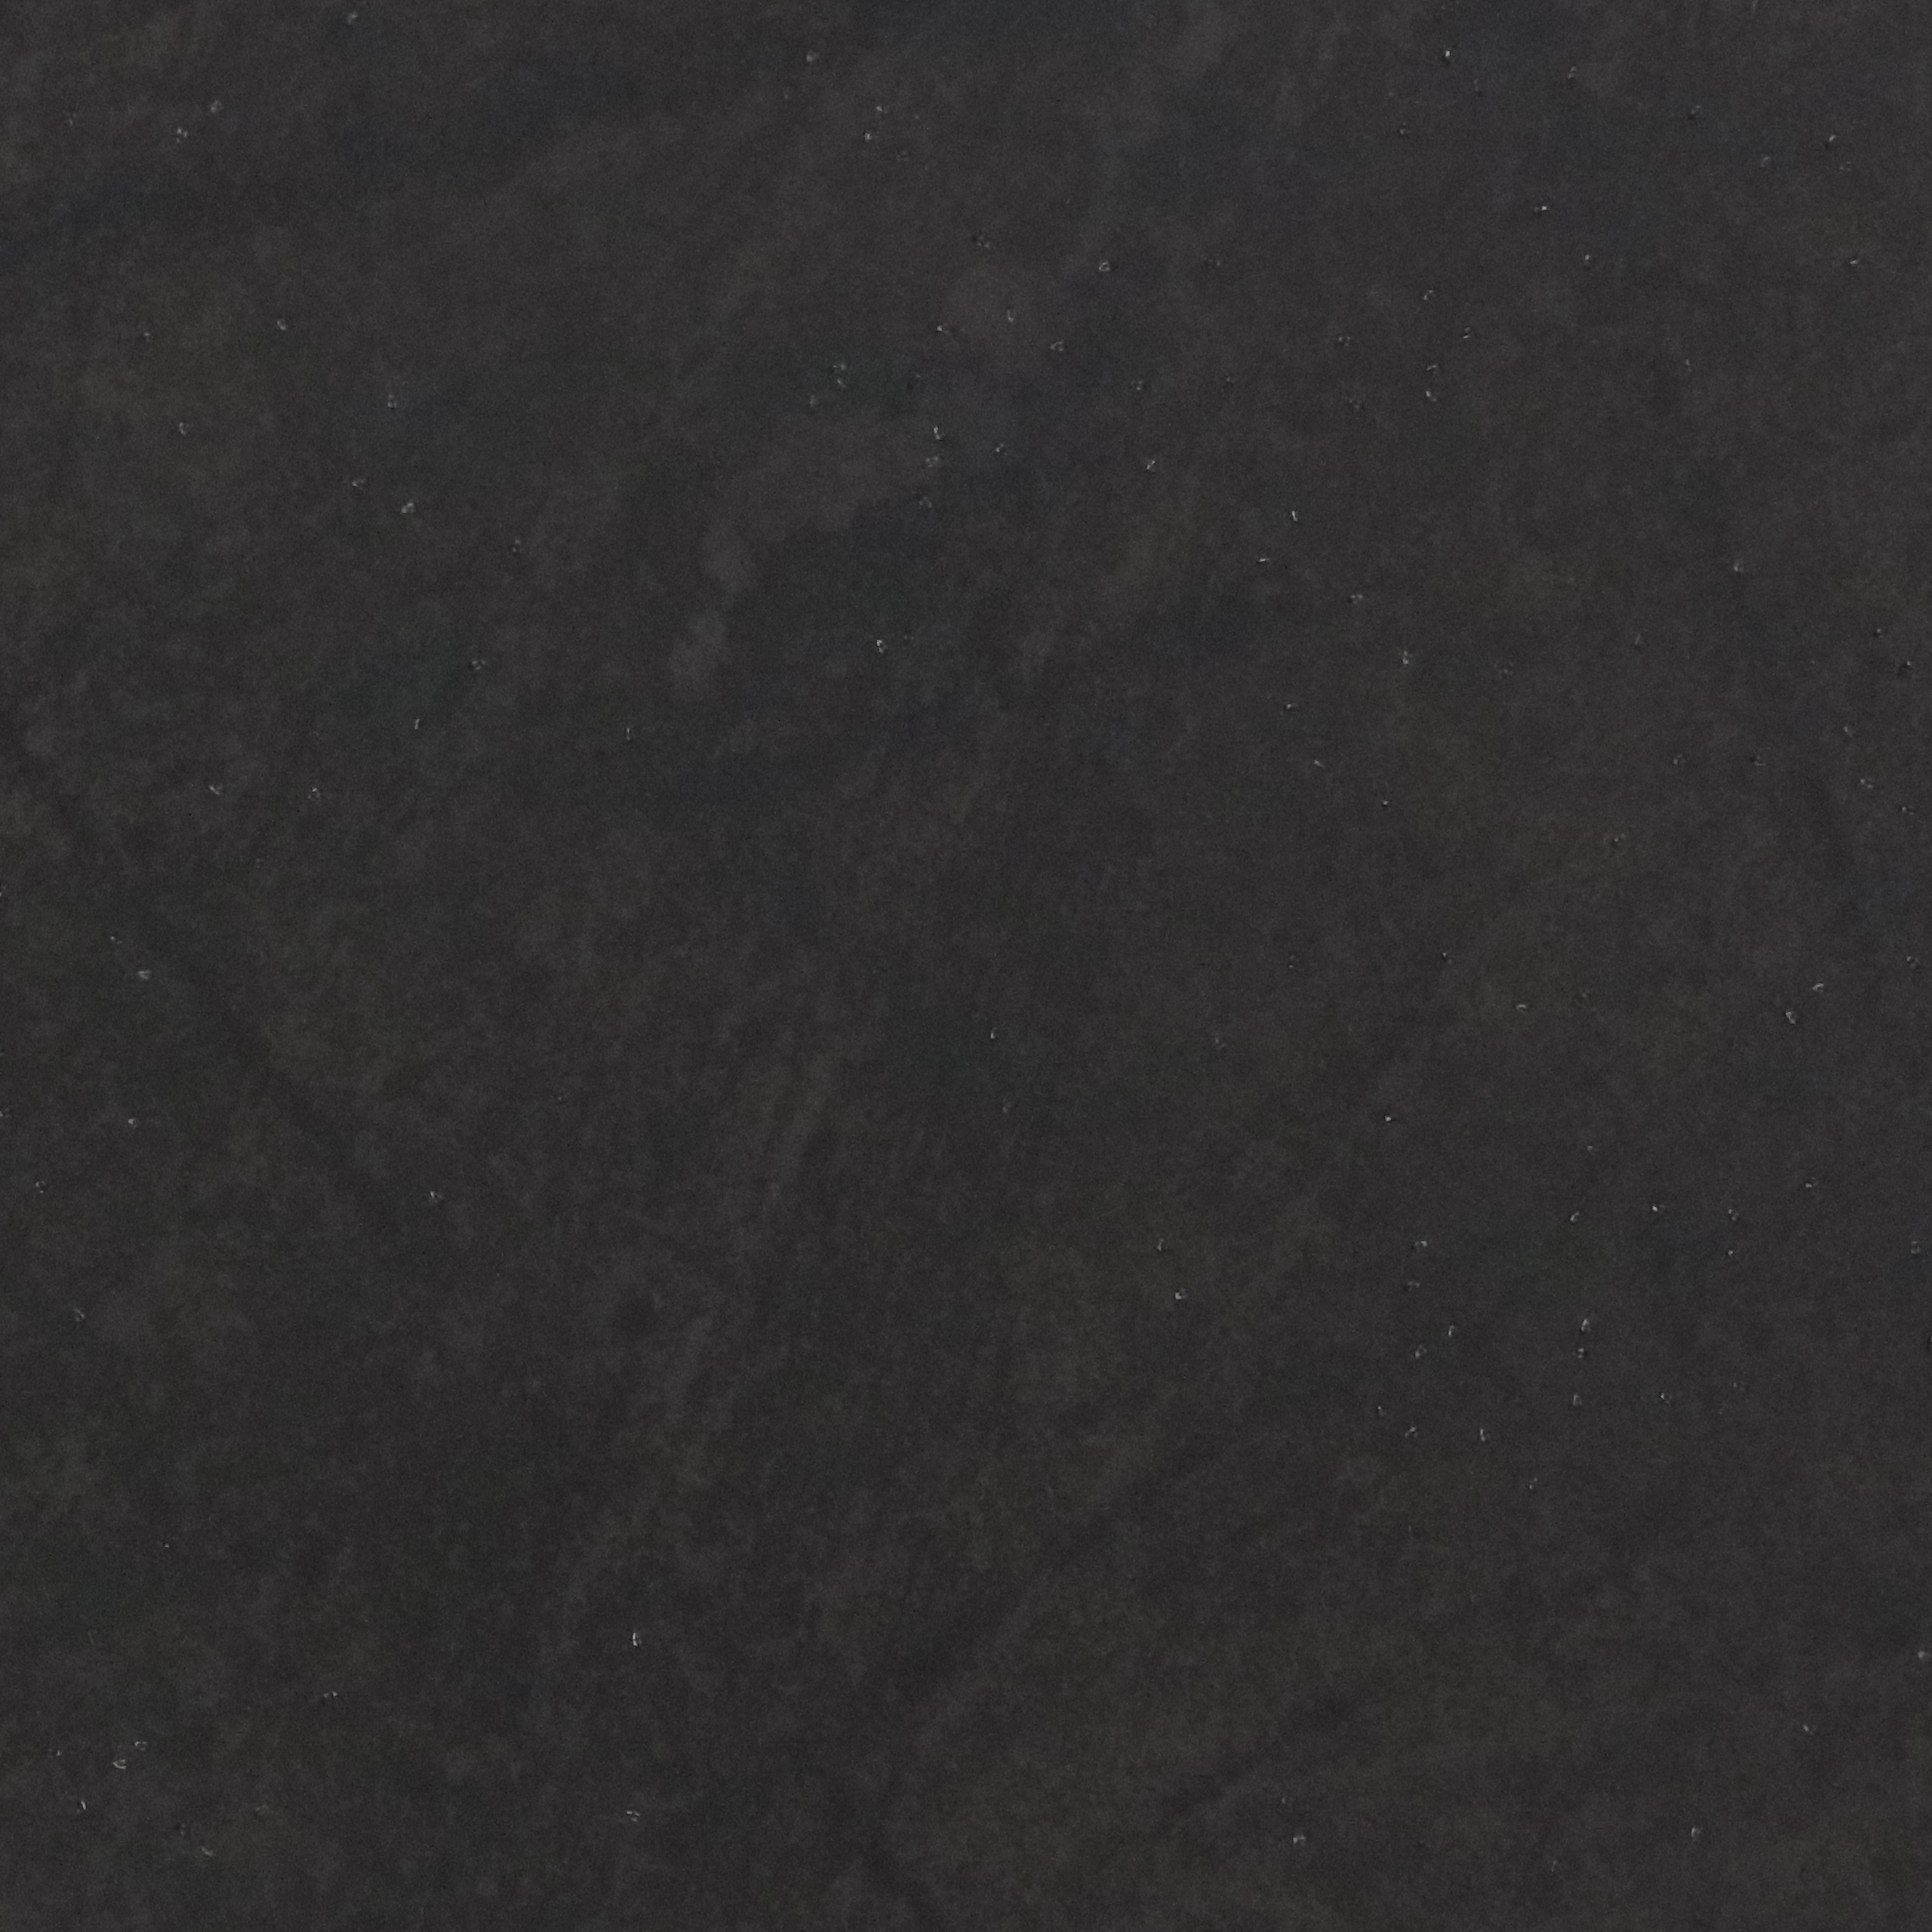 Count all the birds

133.